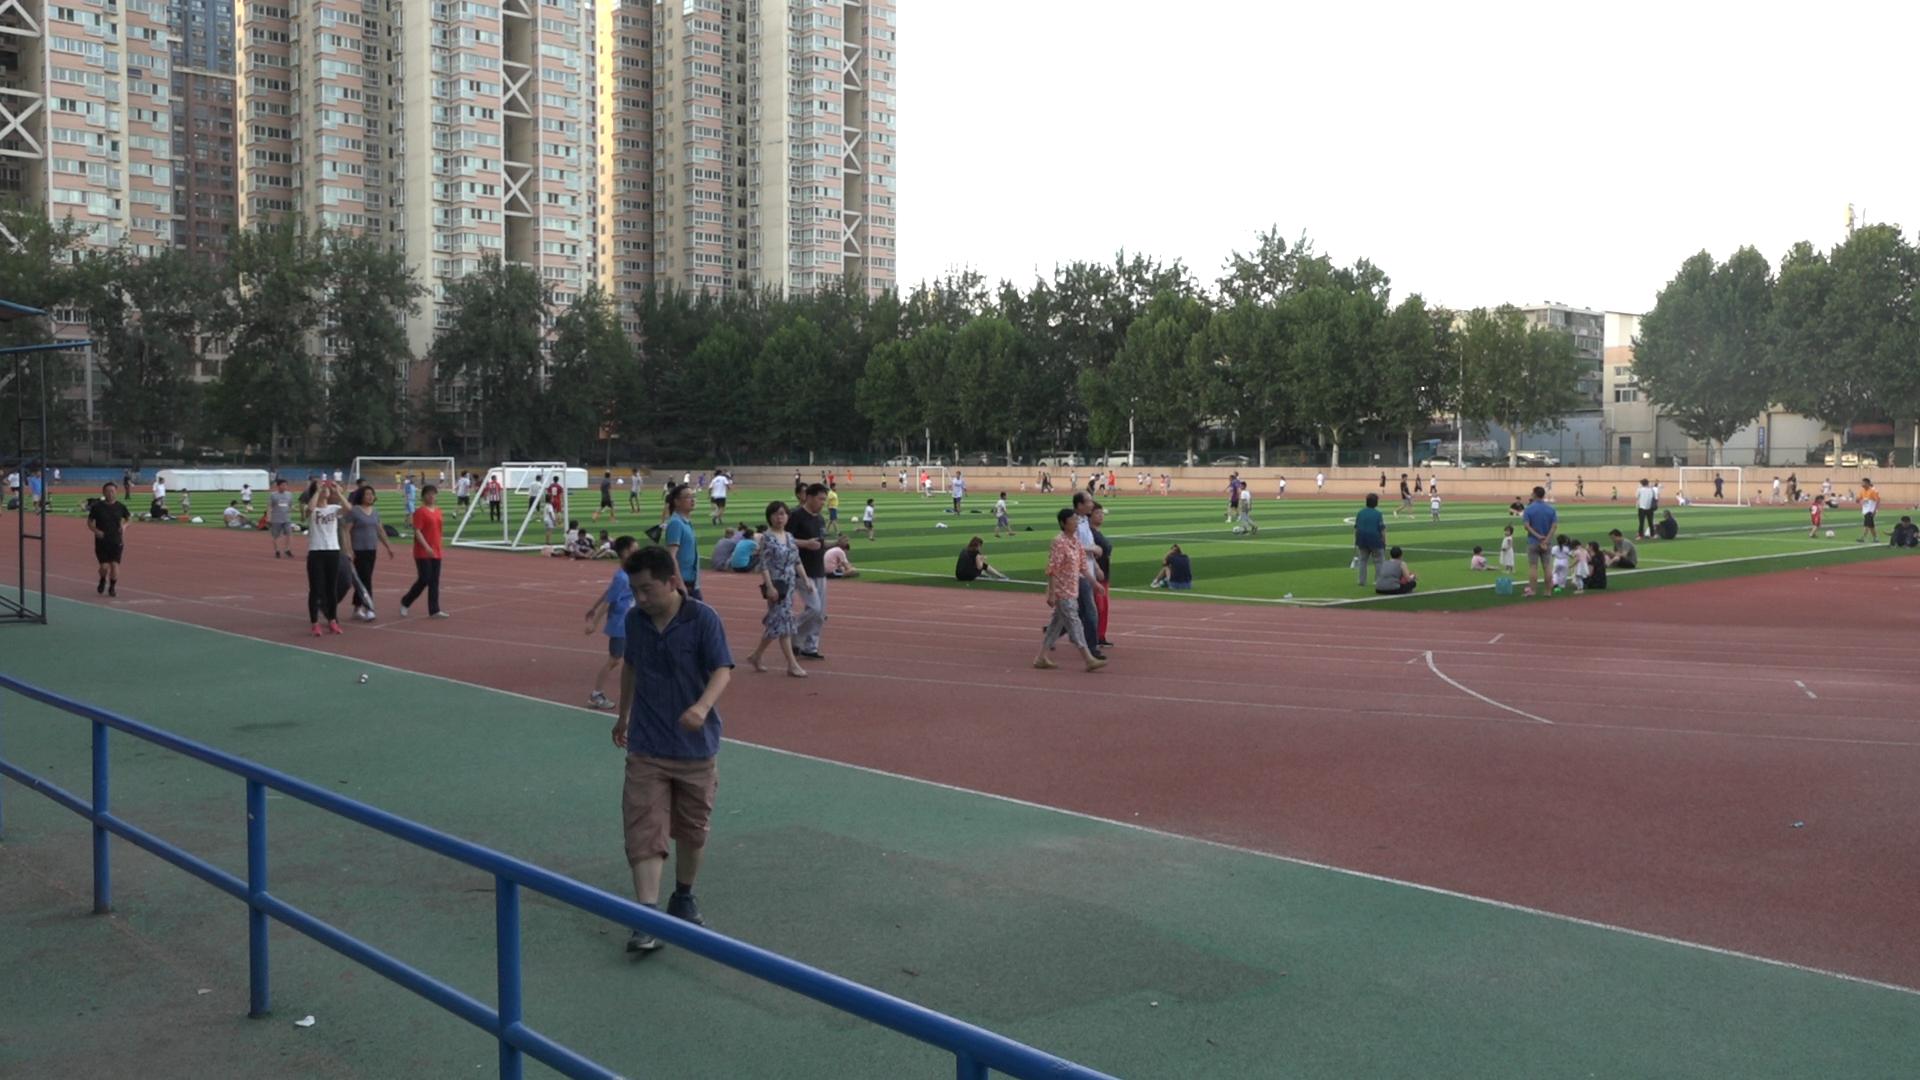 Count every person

126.